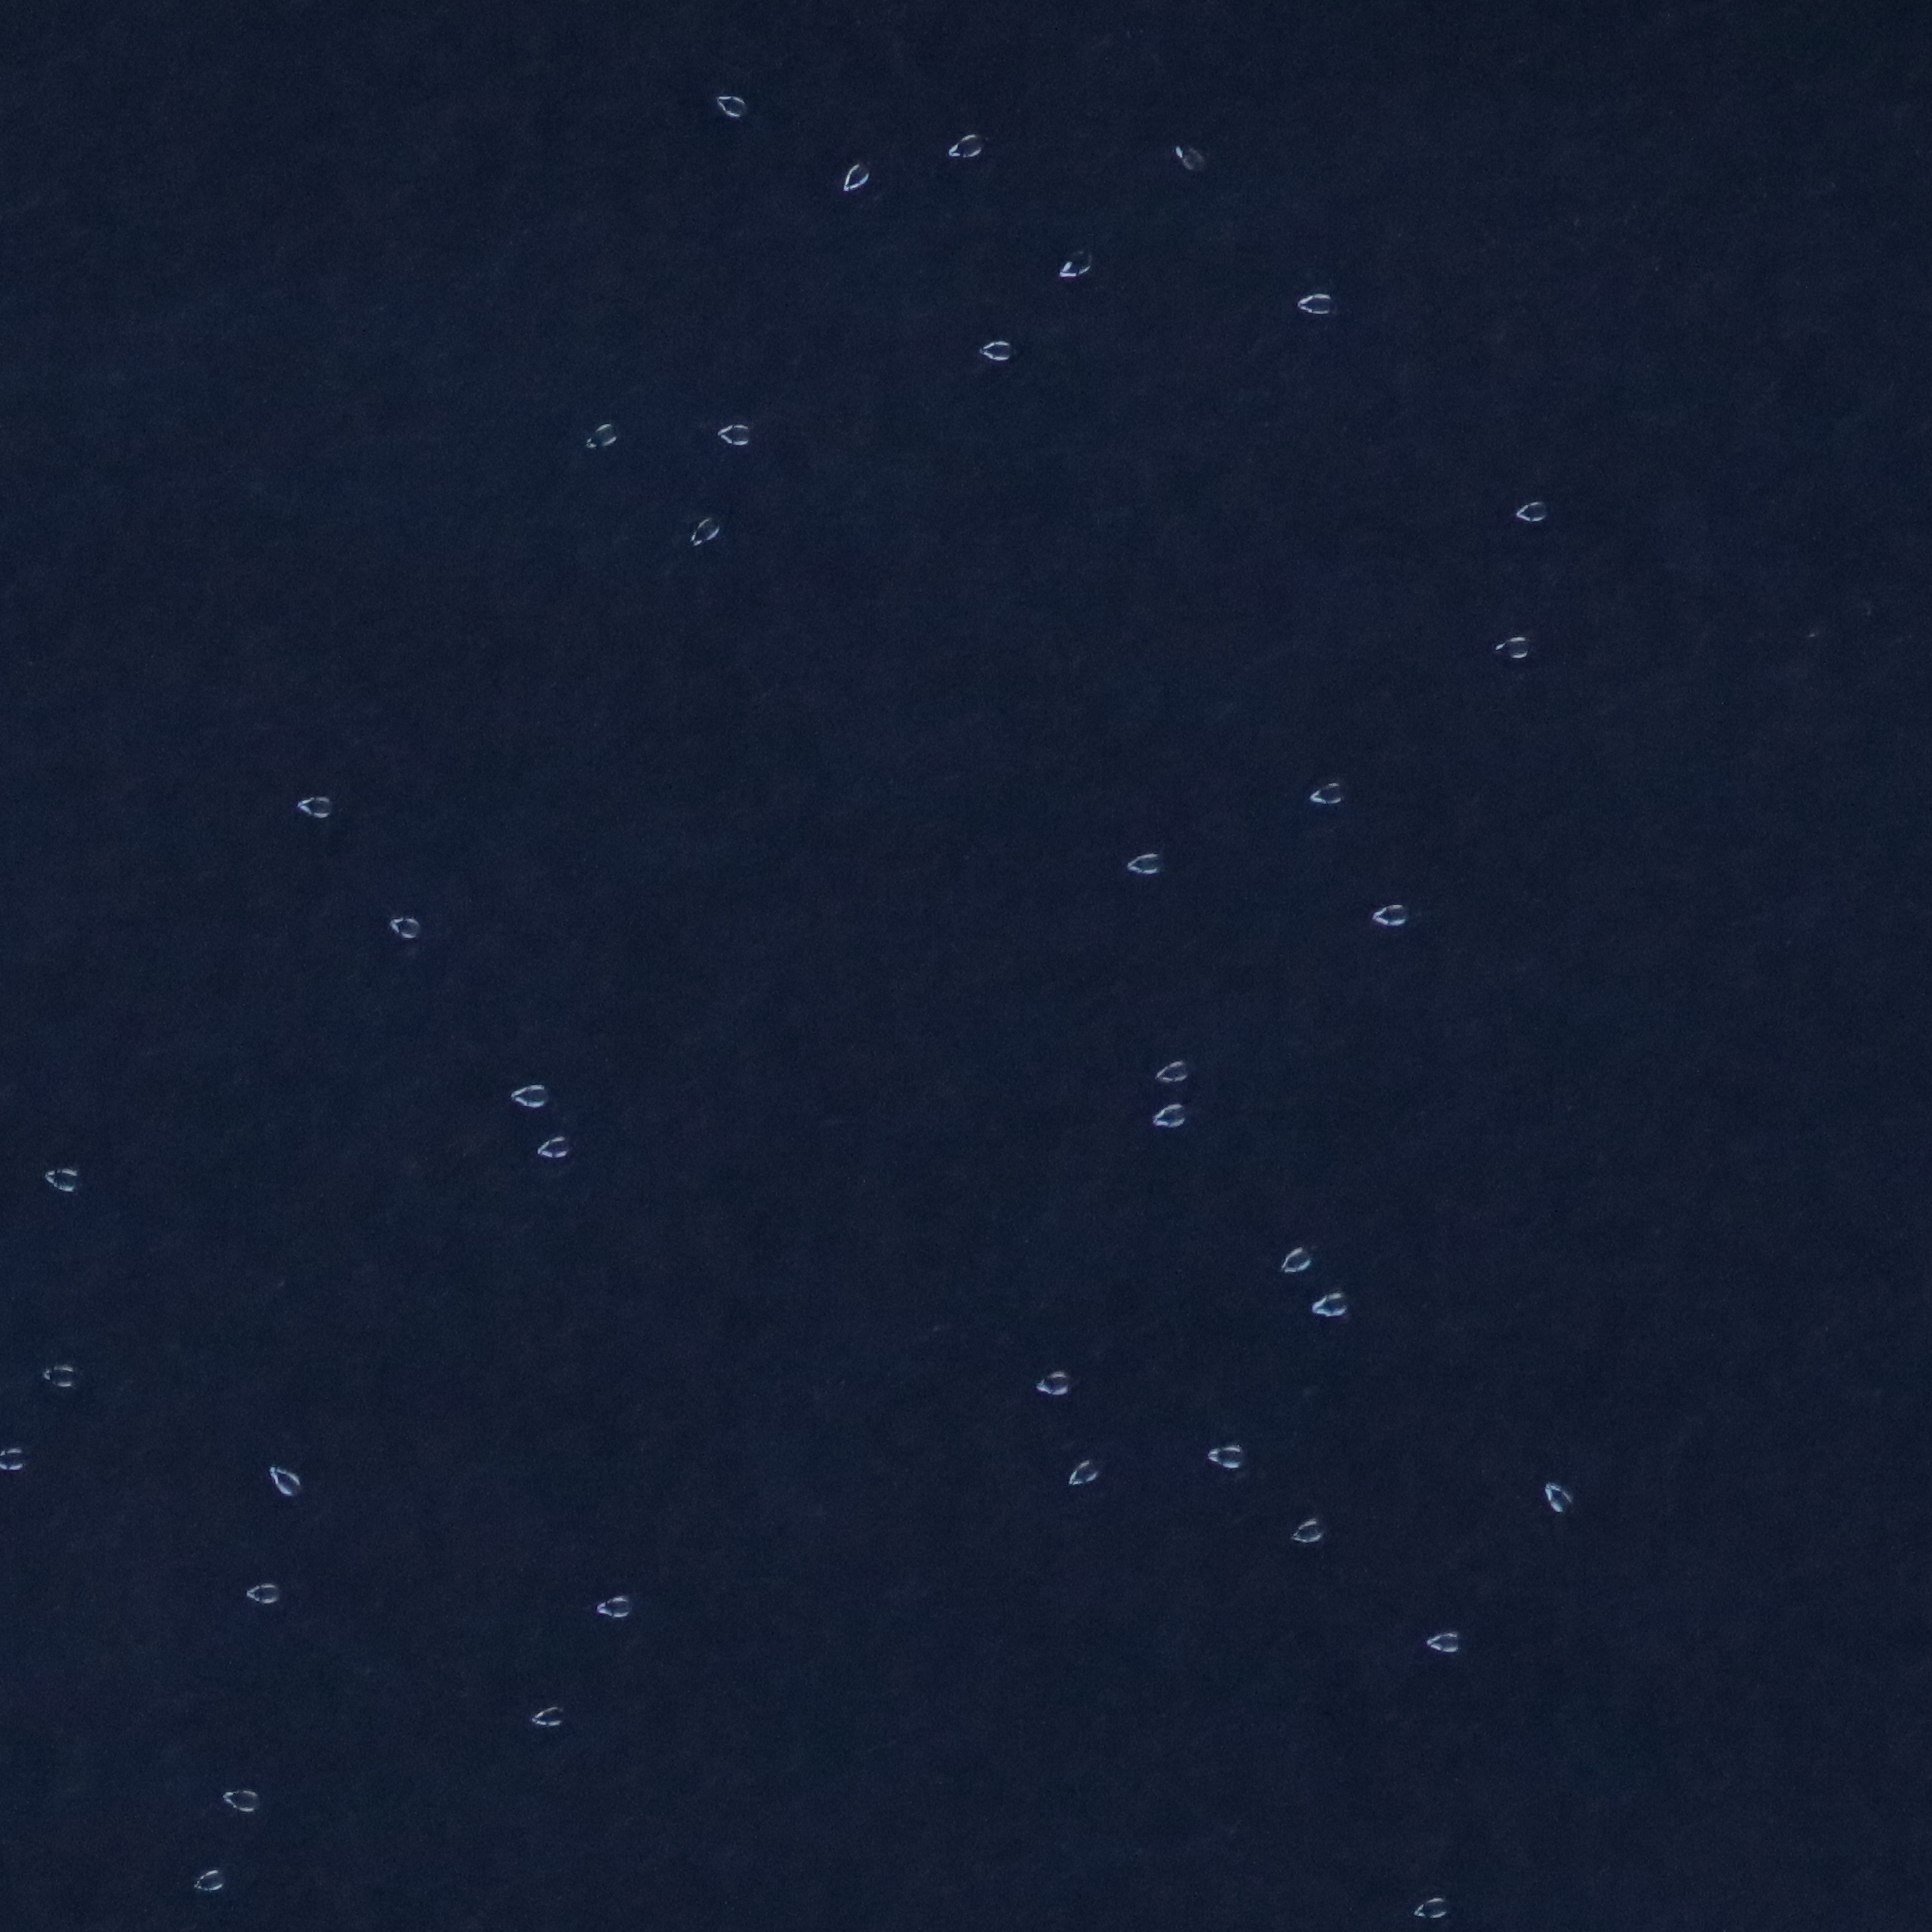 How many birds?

40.